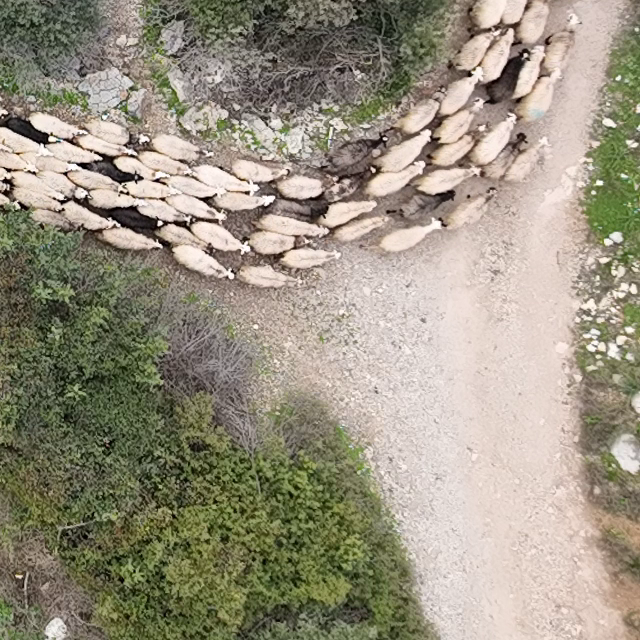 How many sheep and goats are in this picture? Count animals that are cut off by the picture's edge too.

68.